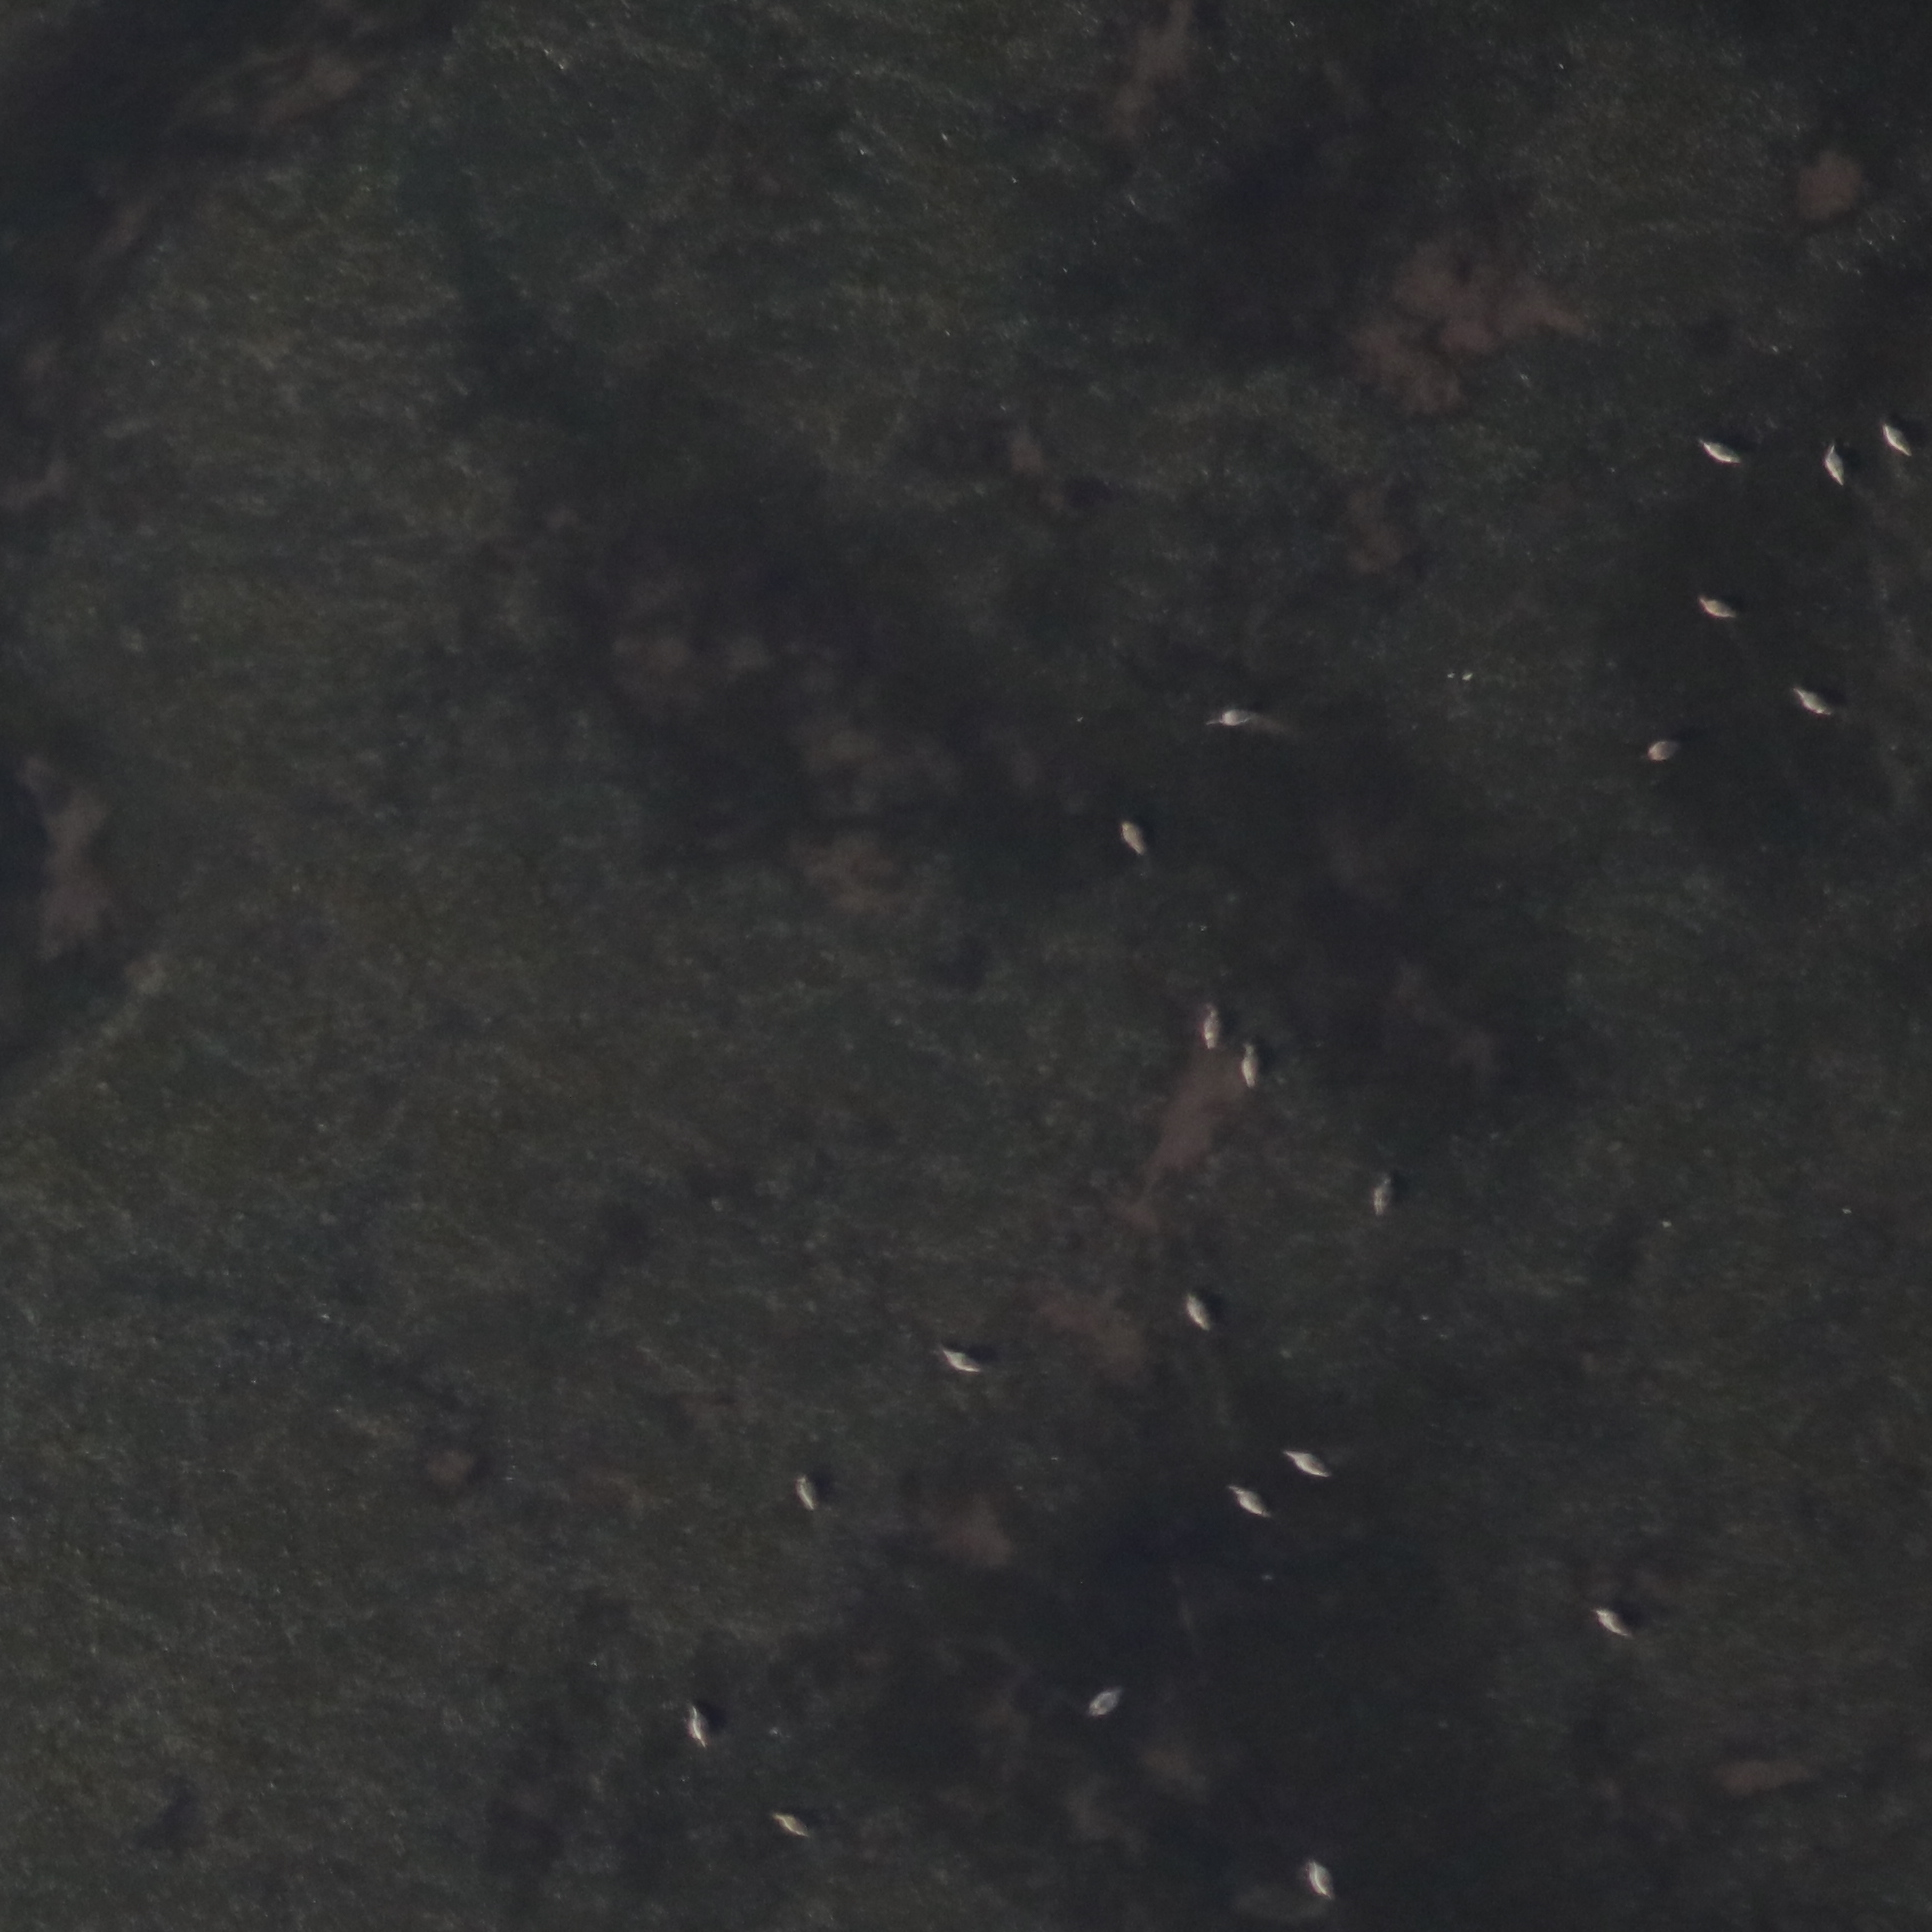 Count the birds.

21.